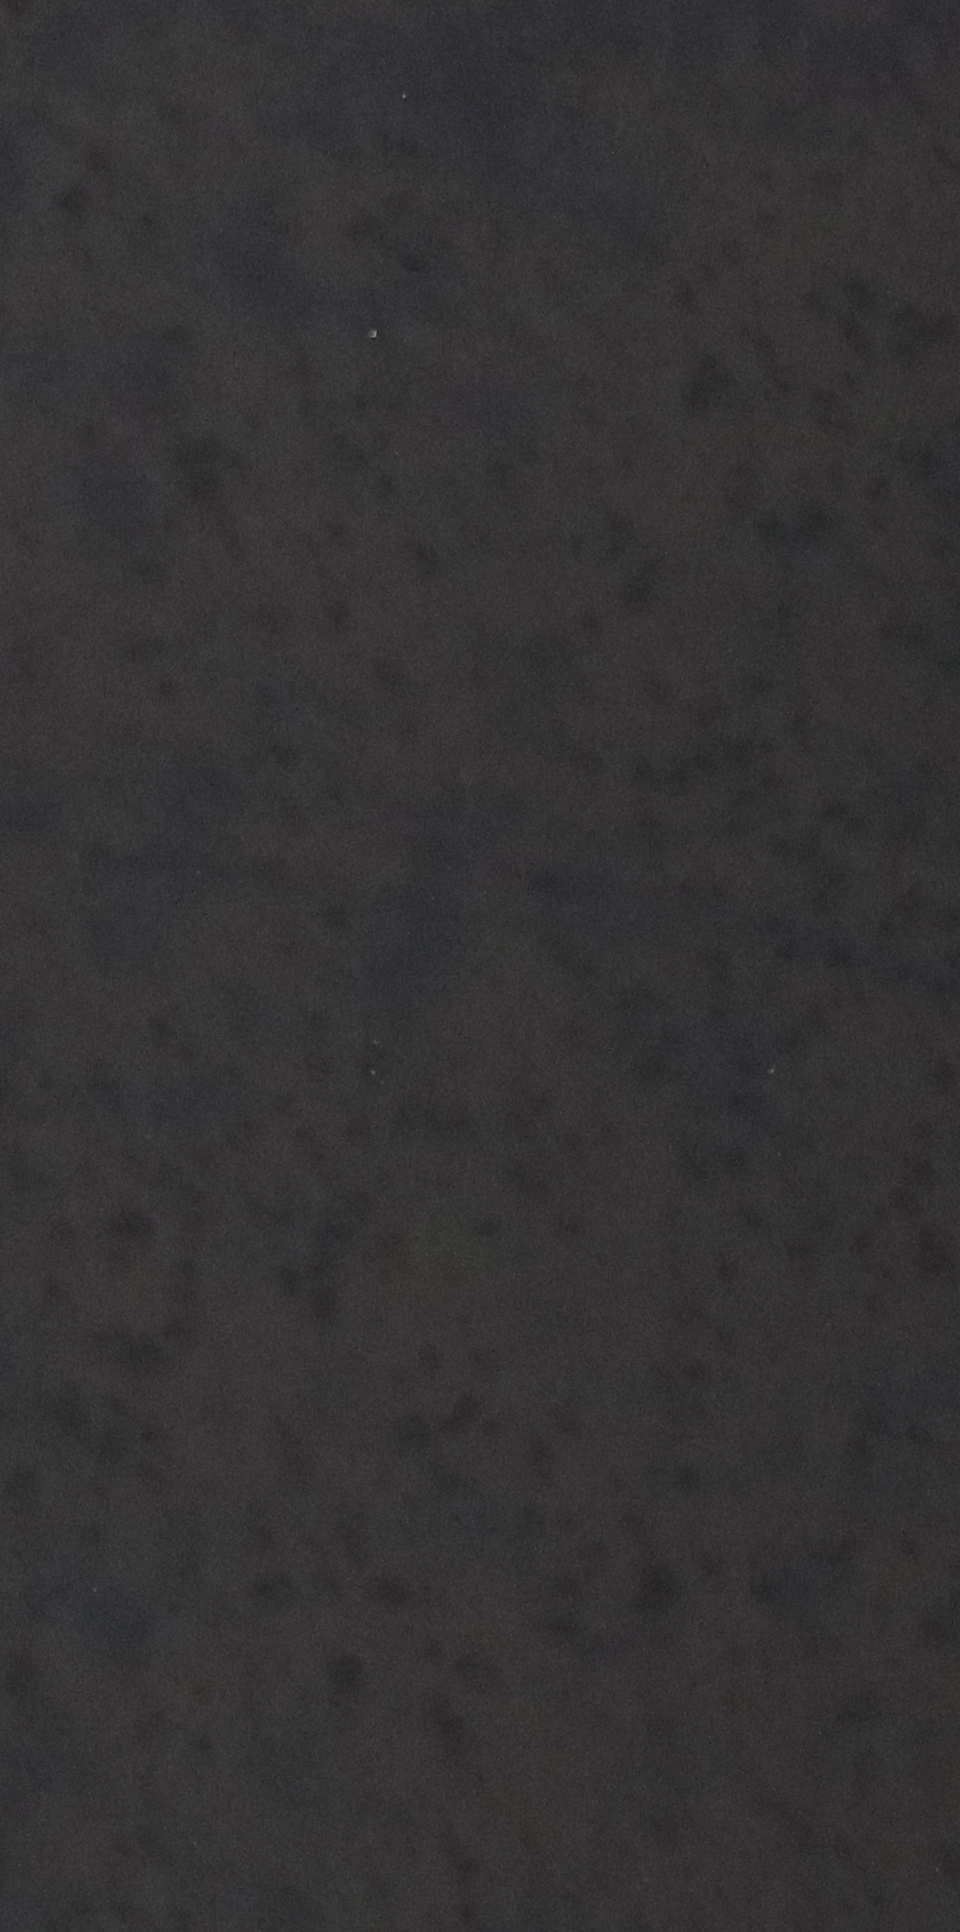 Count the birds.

0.